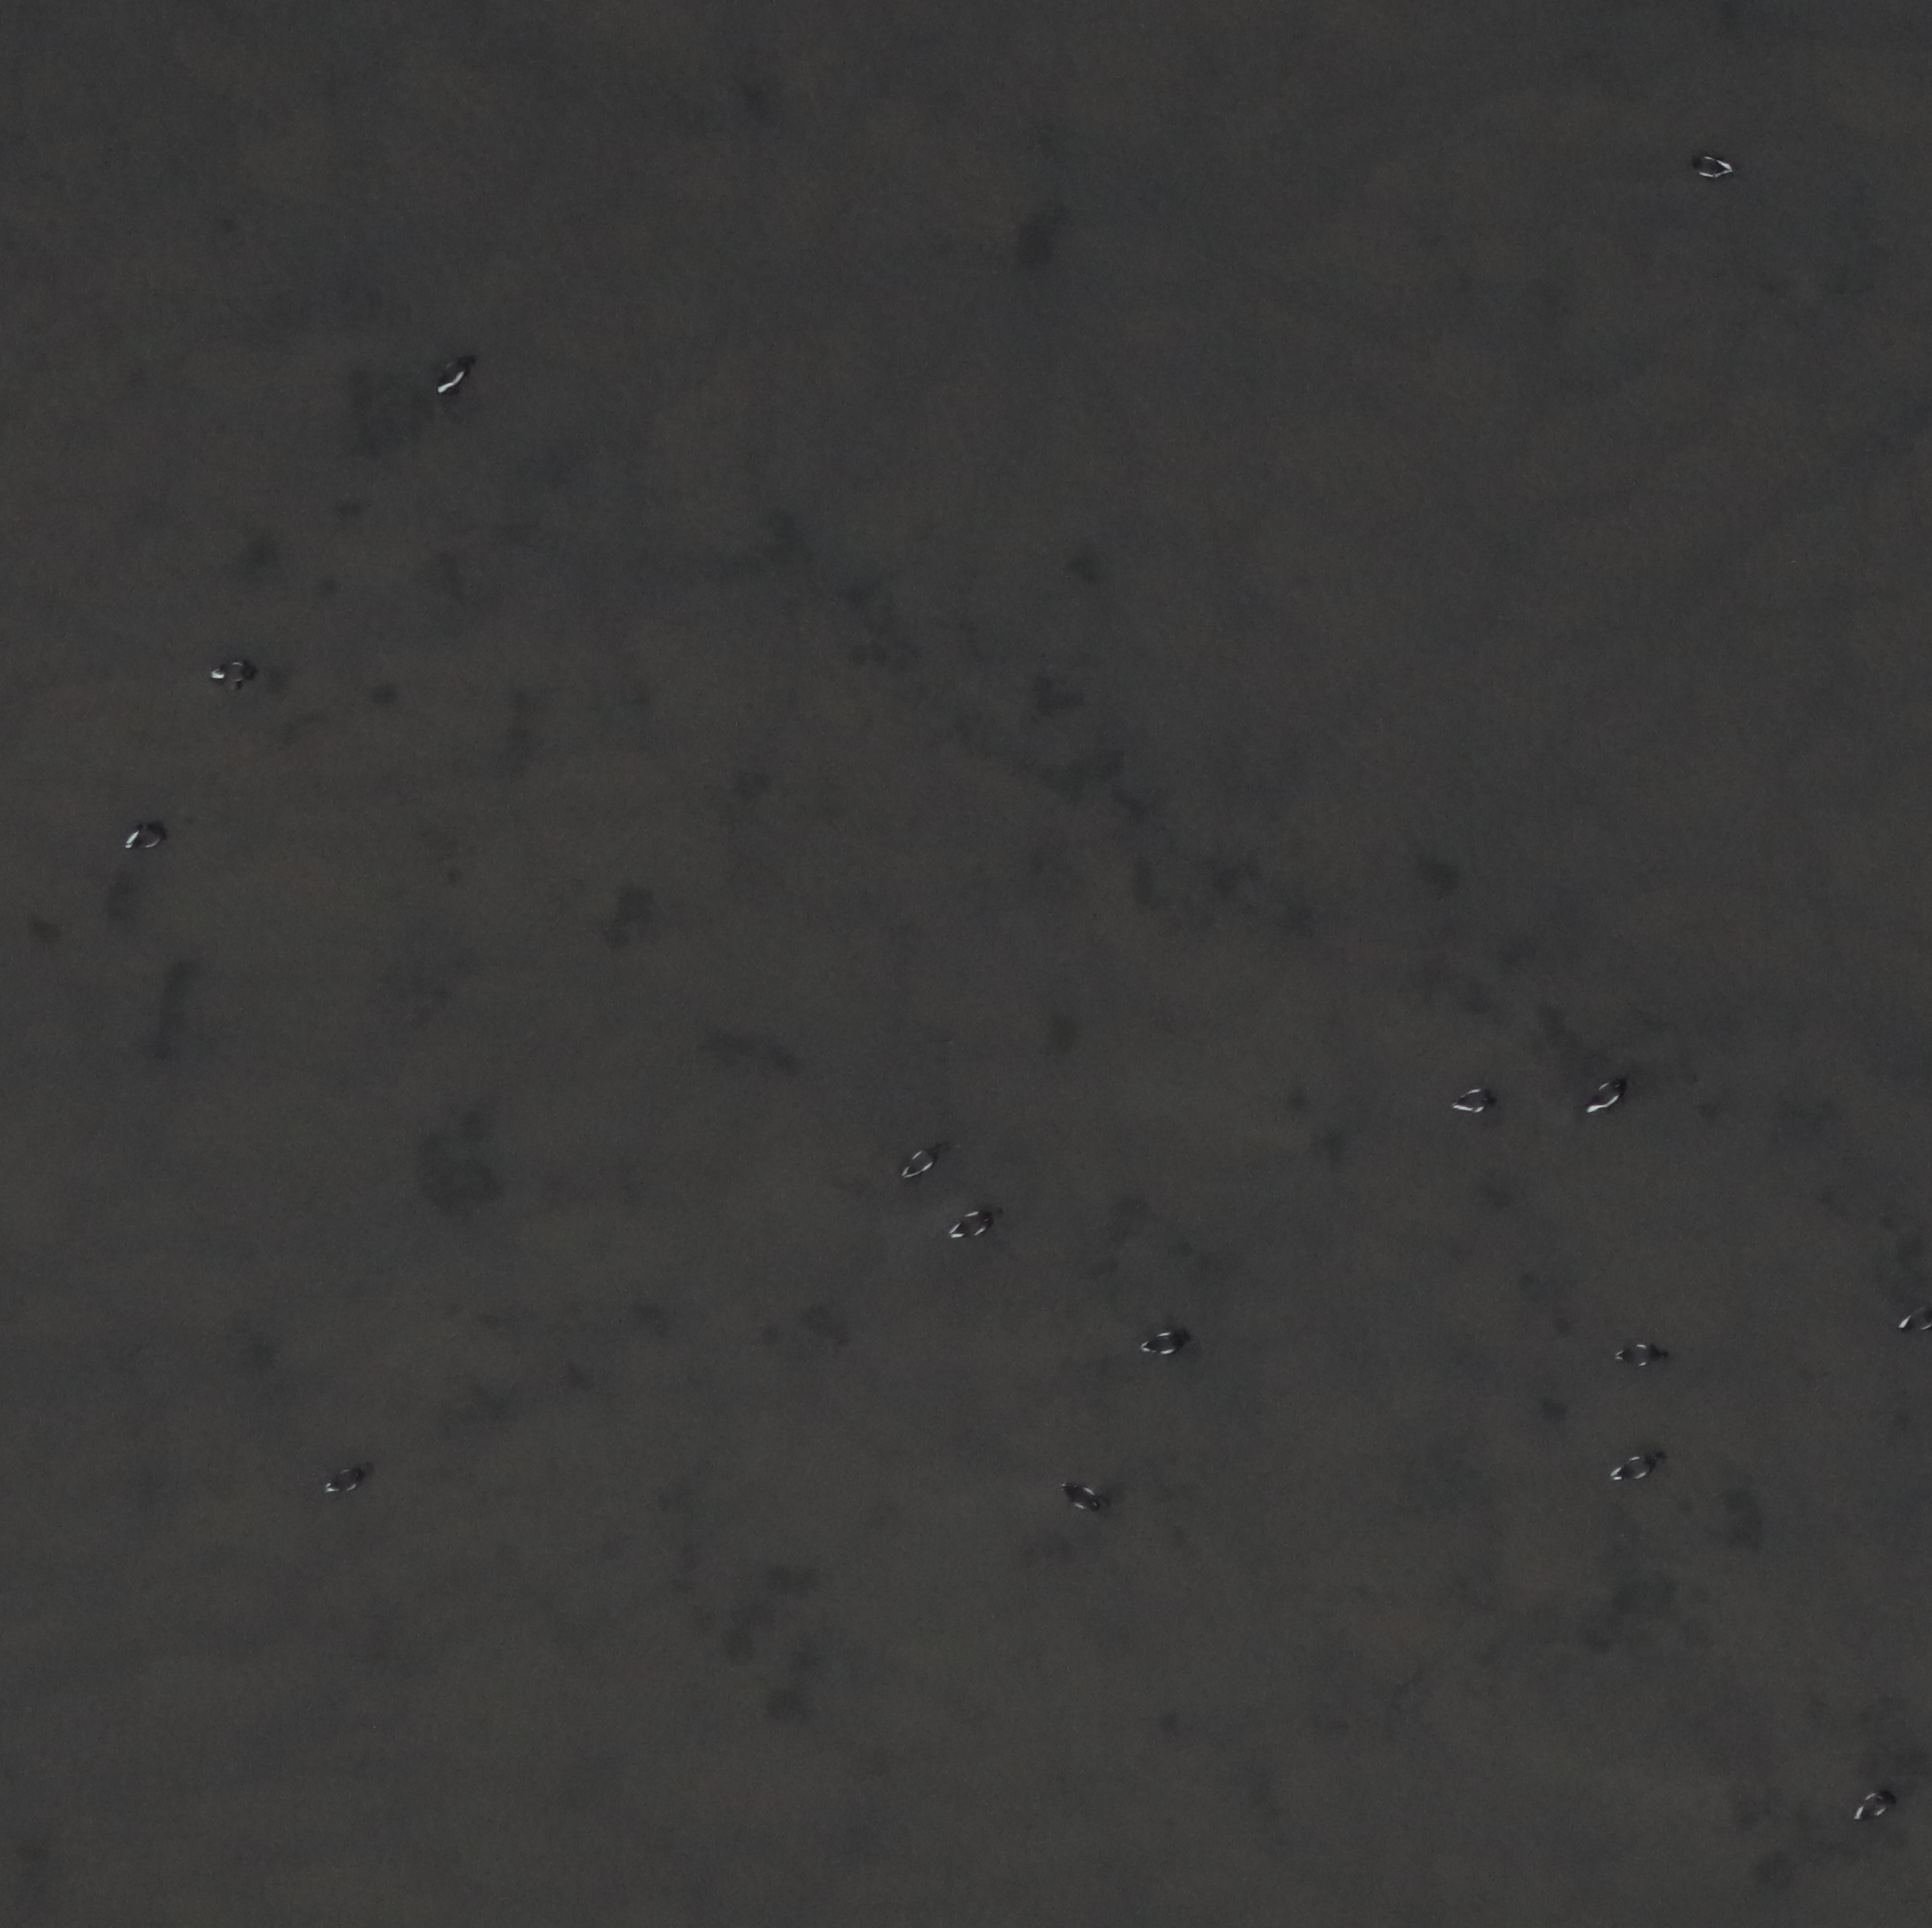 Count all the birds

14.